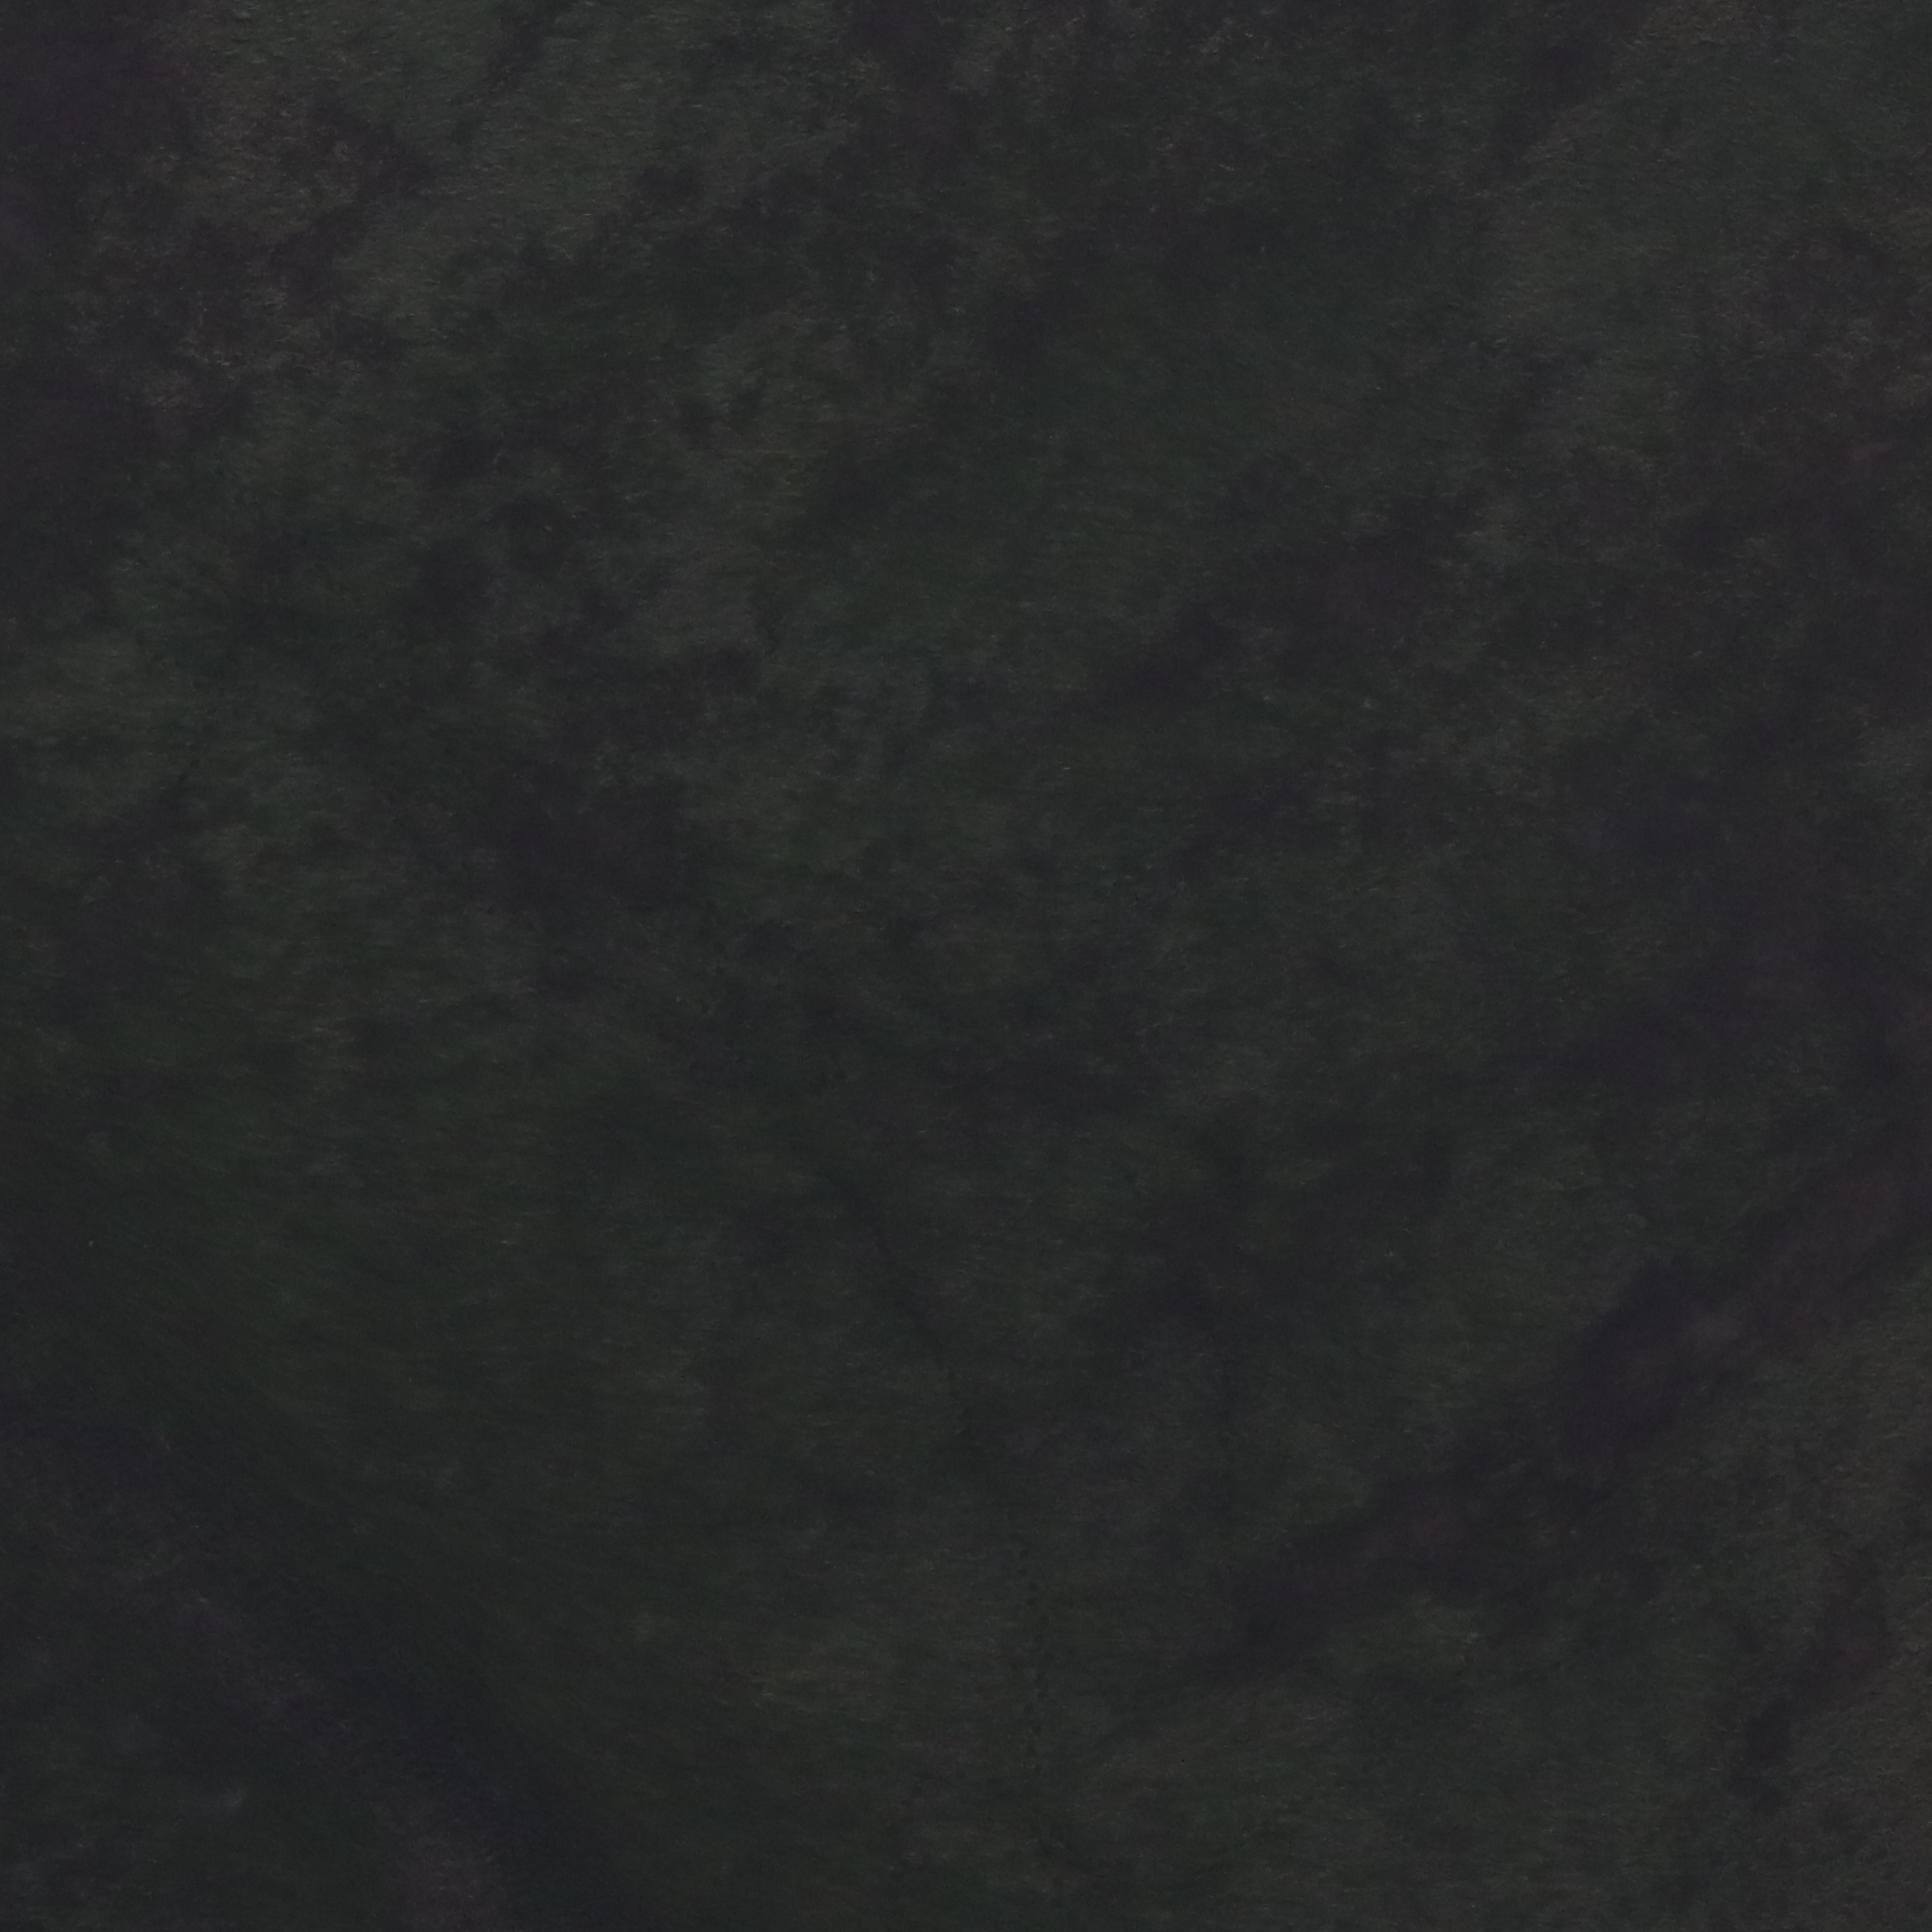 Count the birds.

0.